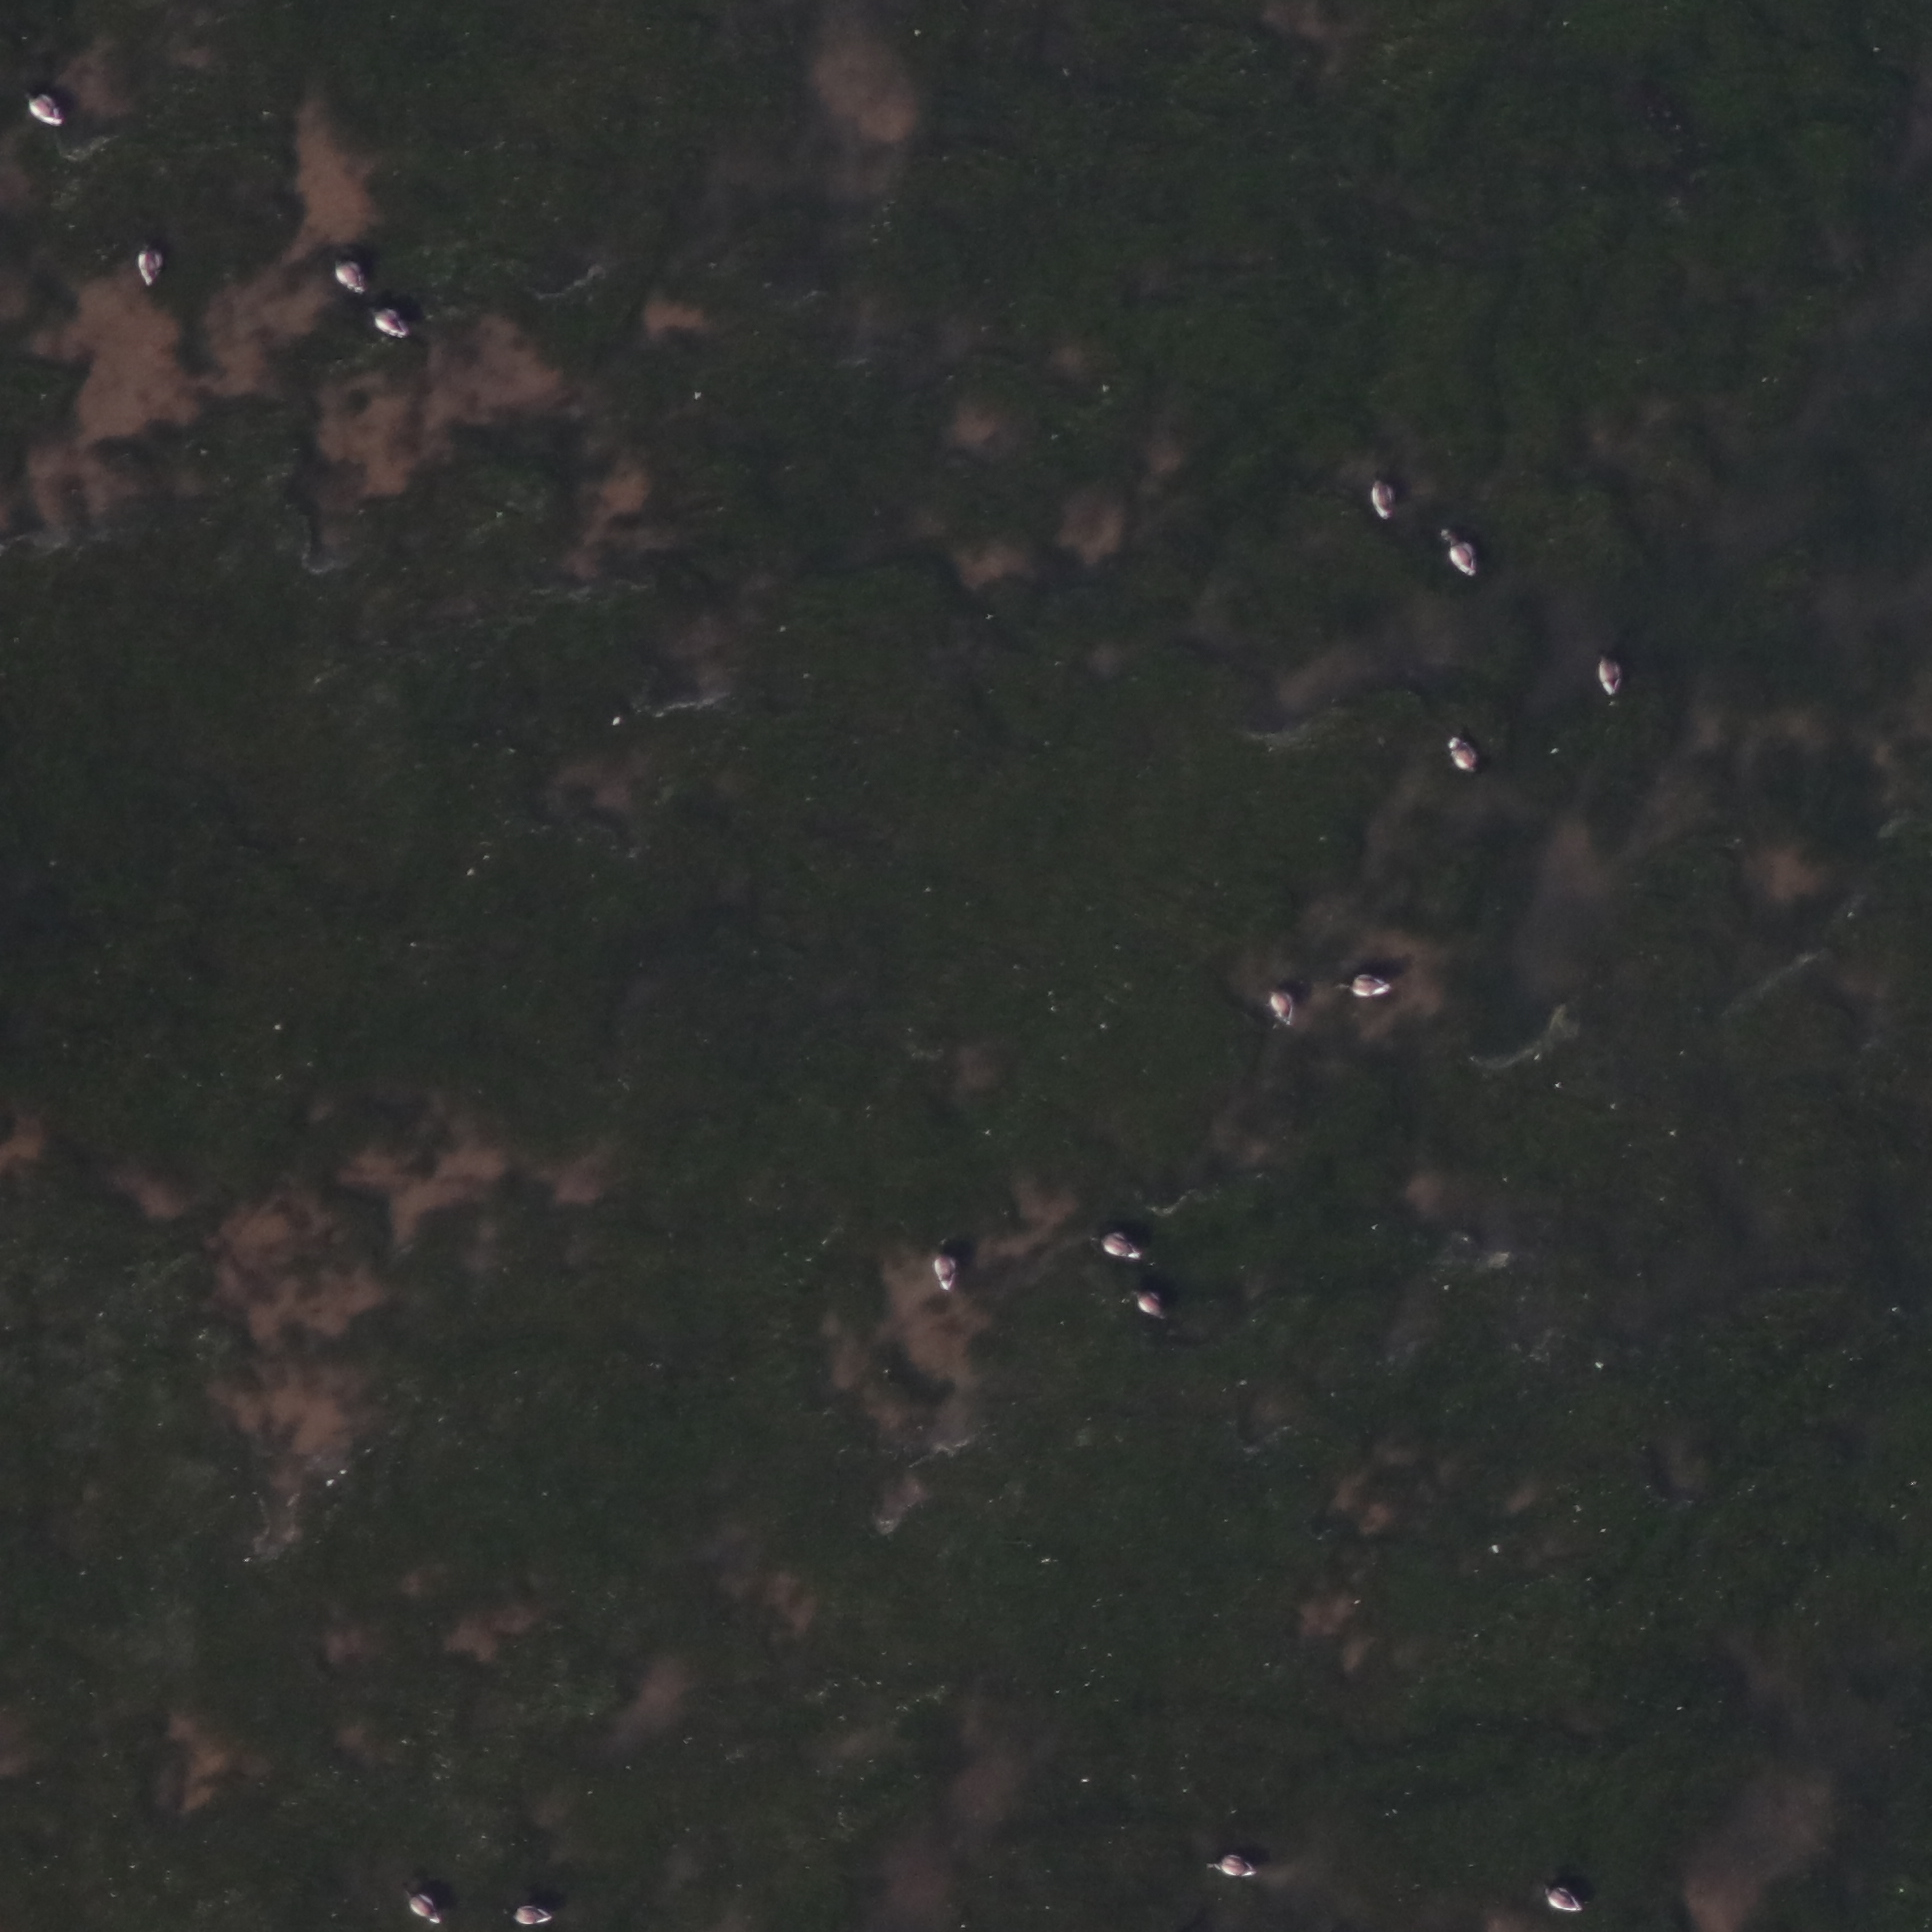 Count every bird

17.